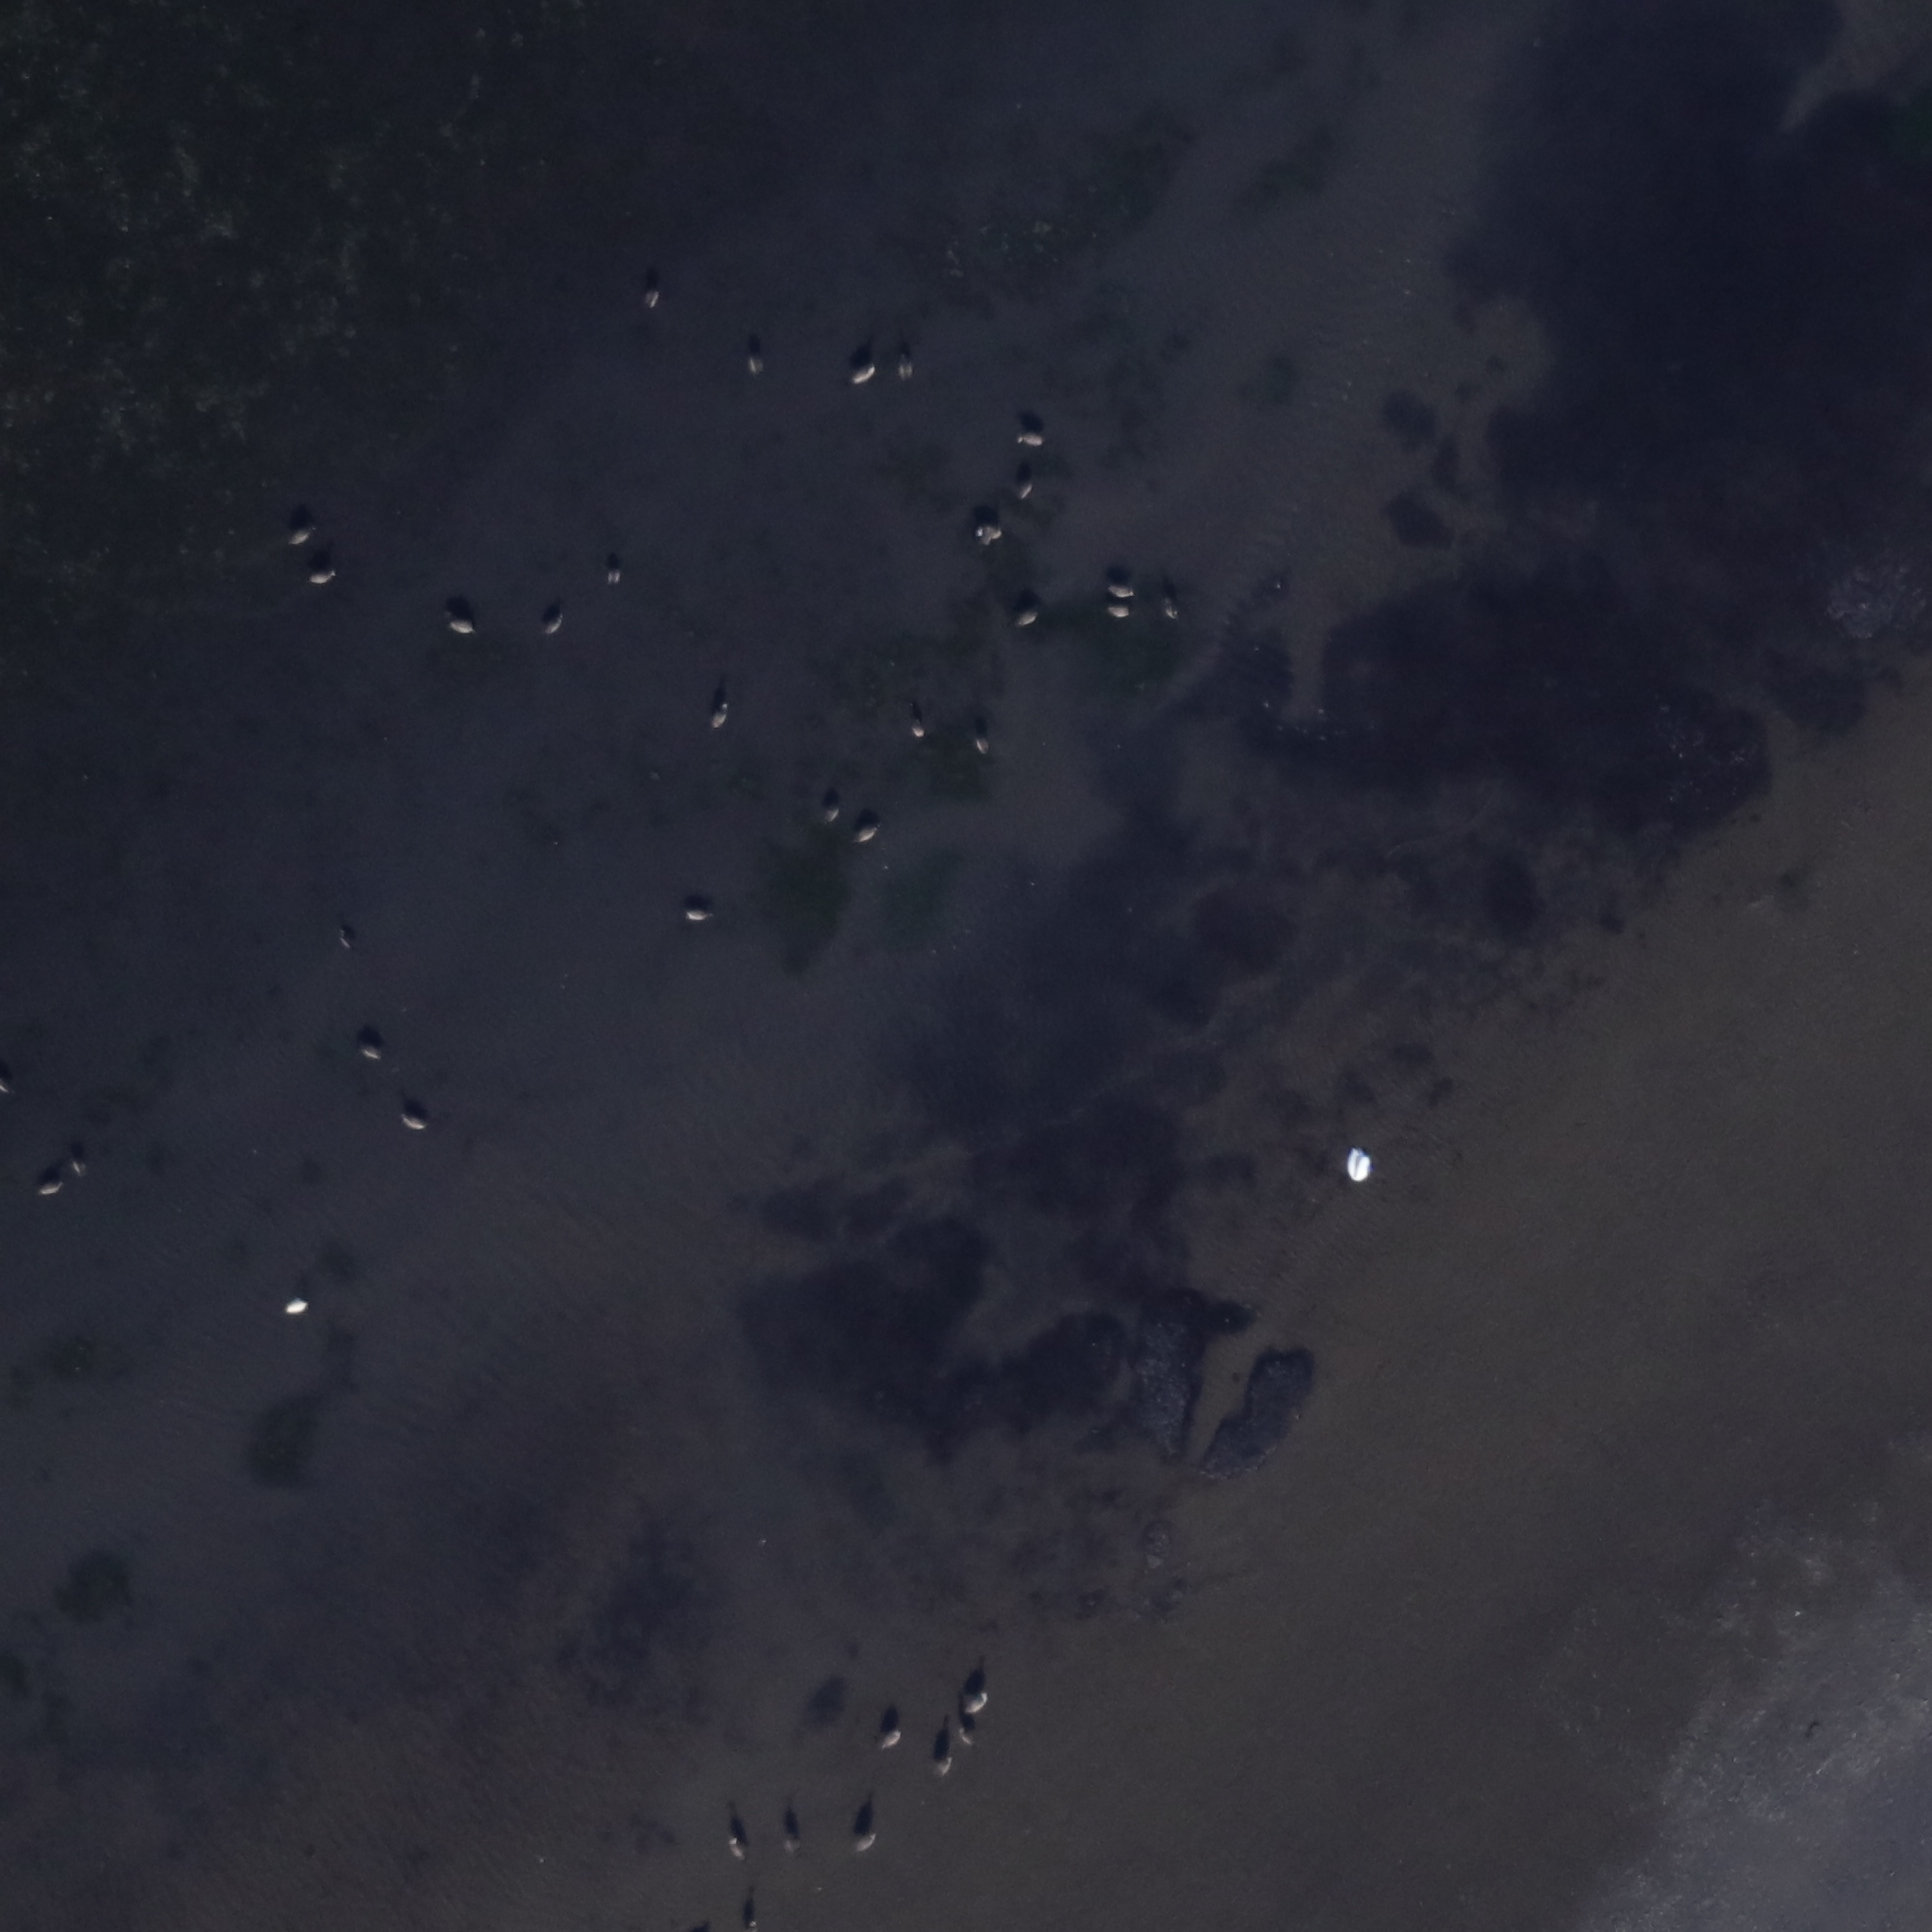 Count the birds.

36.